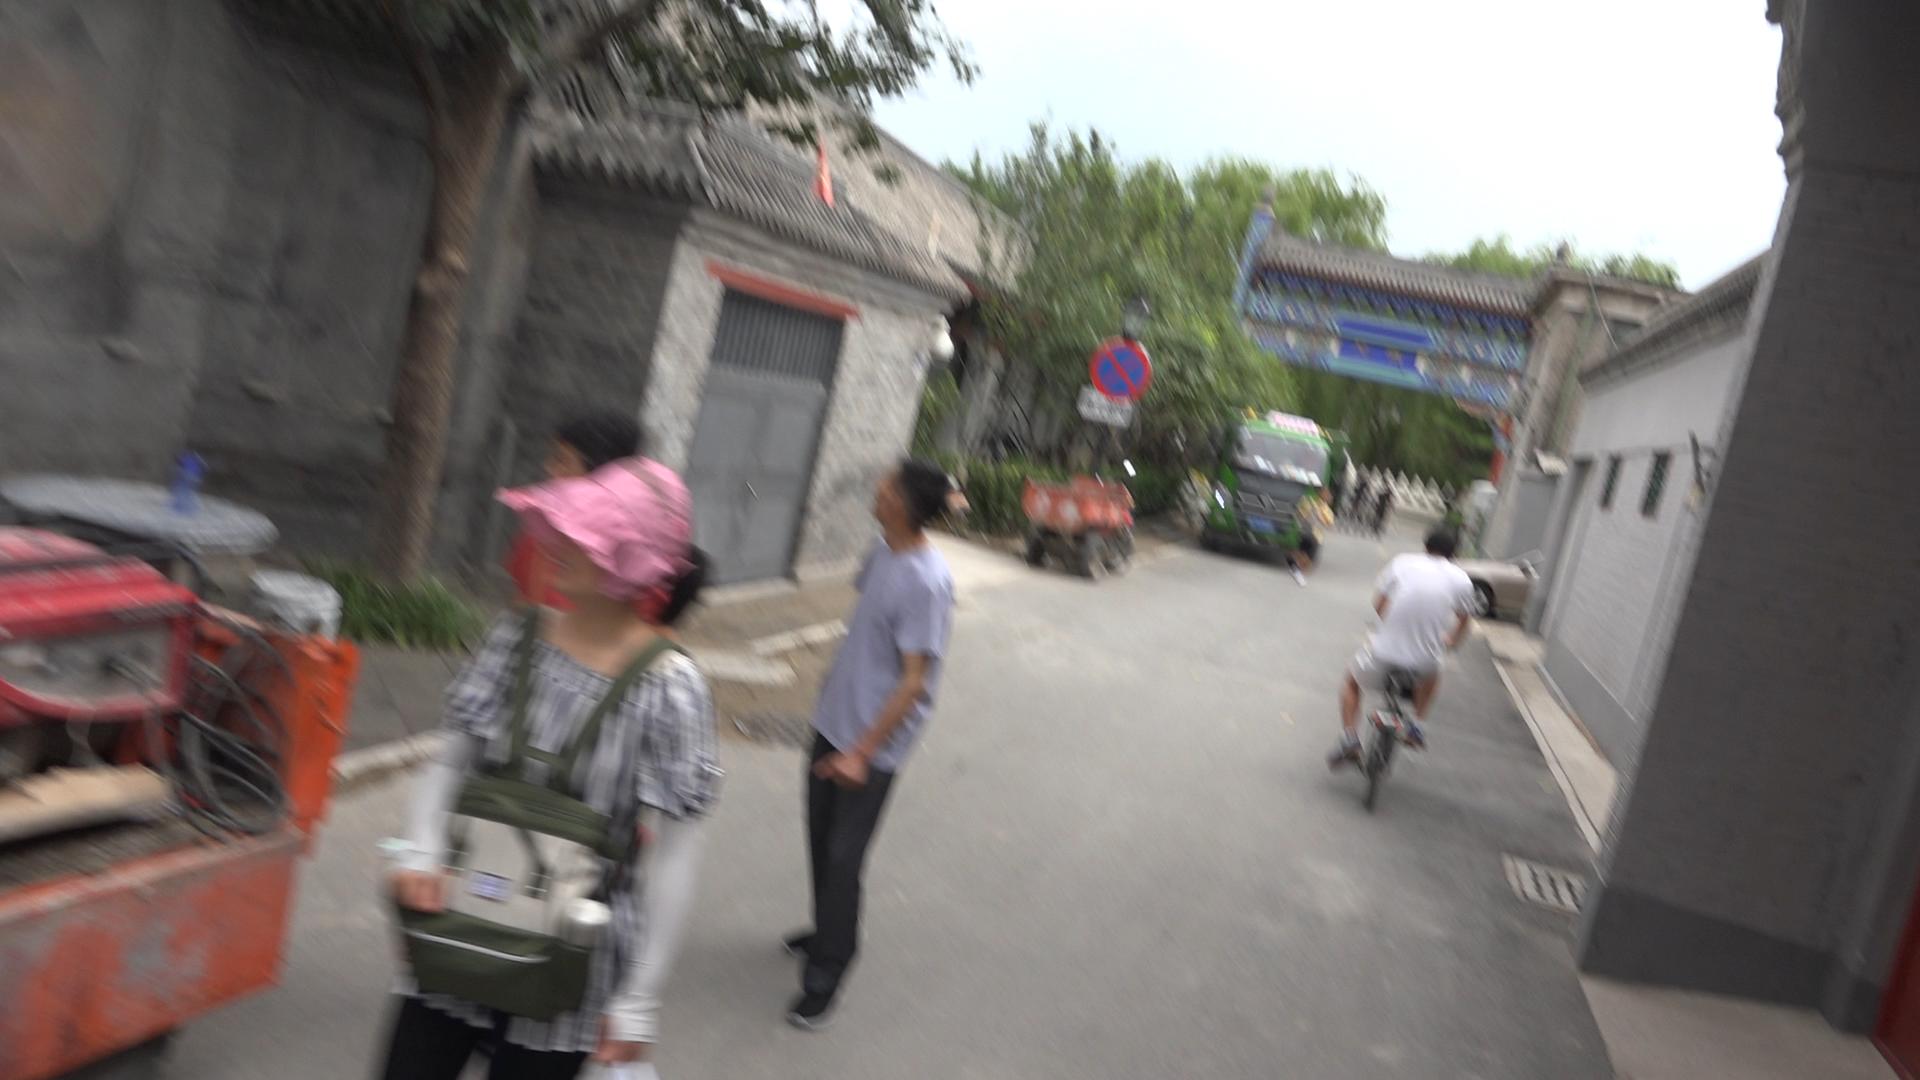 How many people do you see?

6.